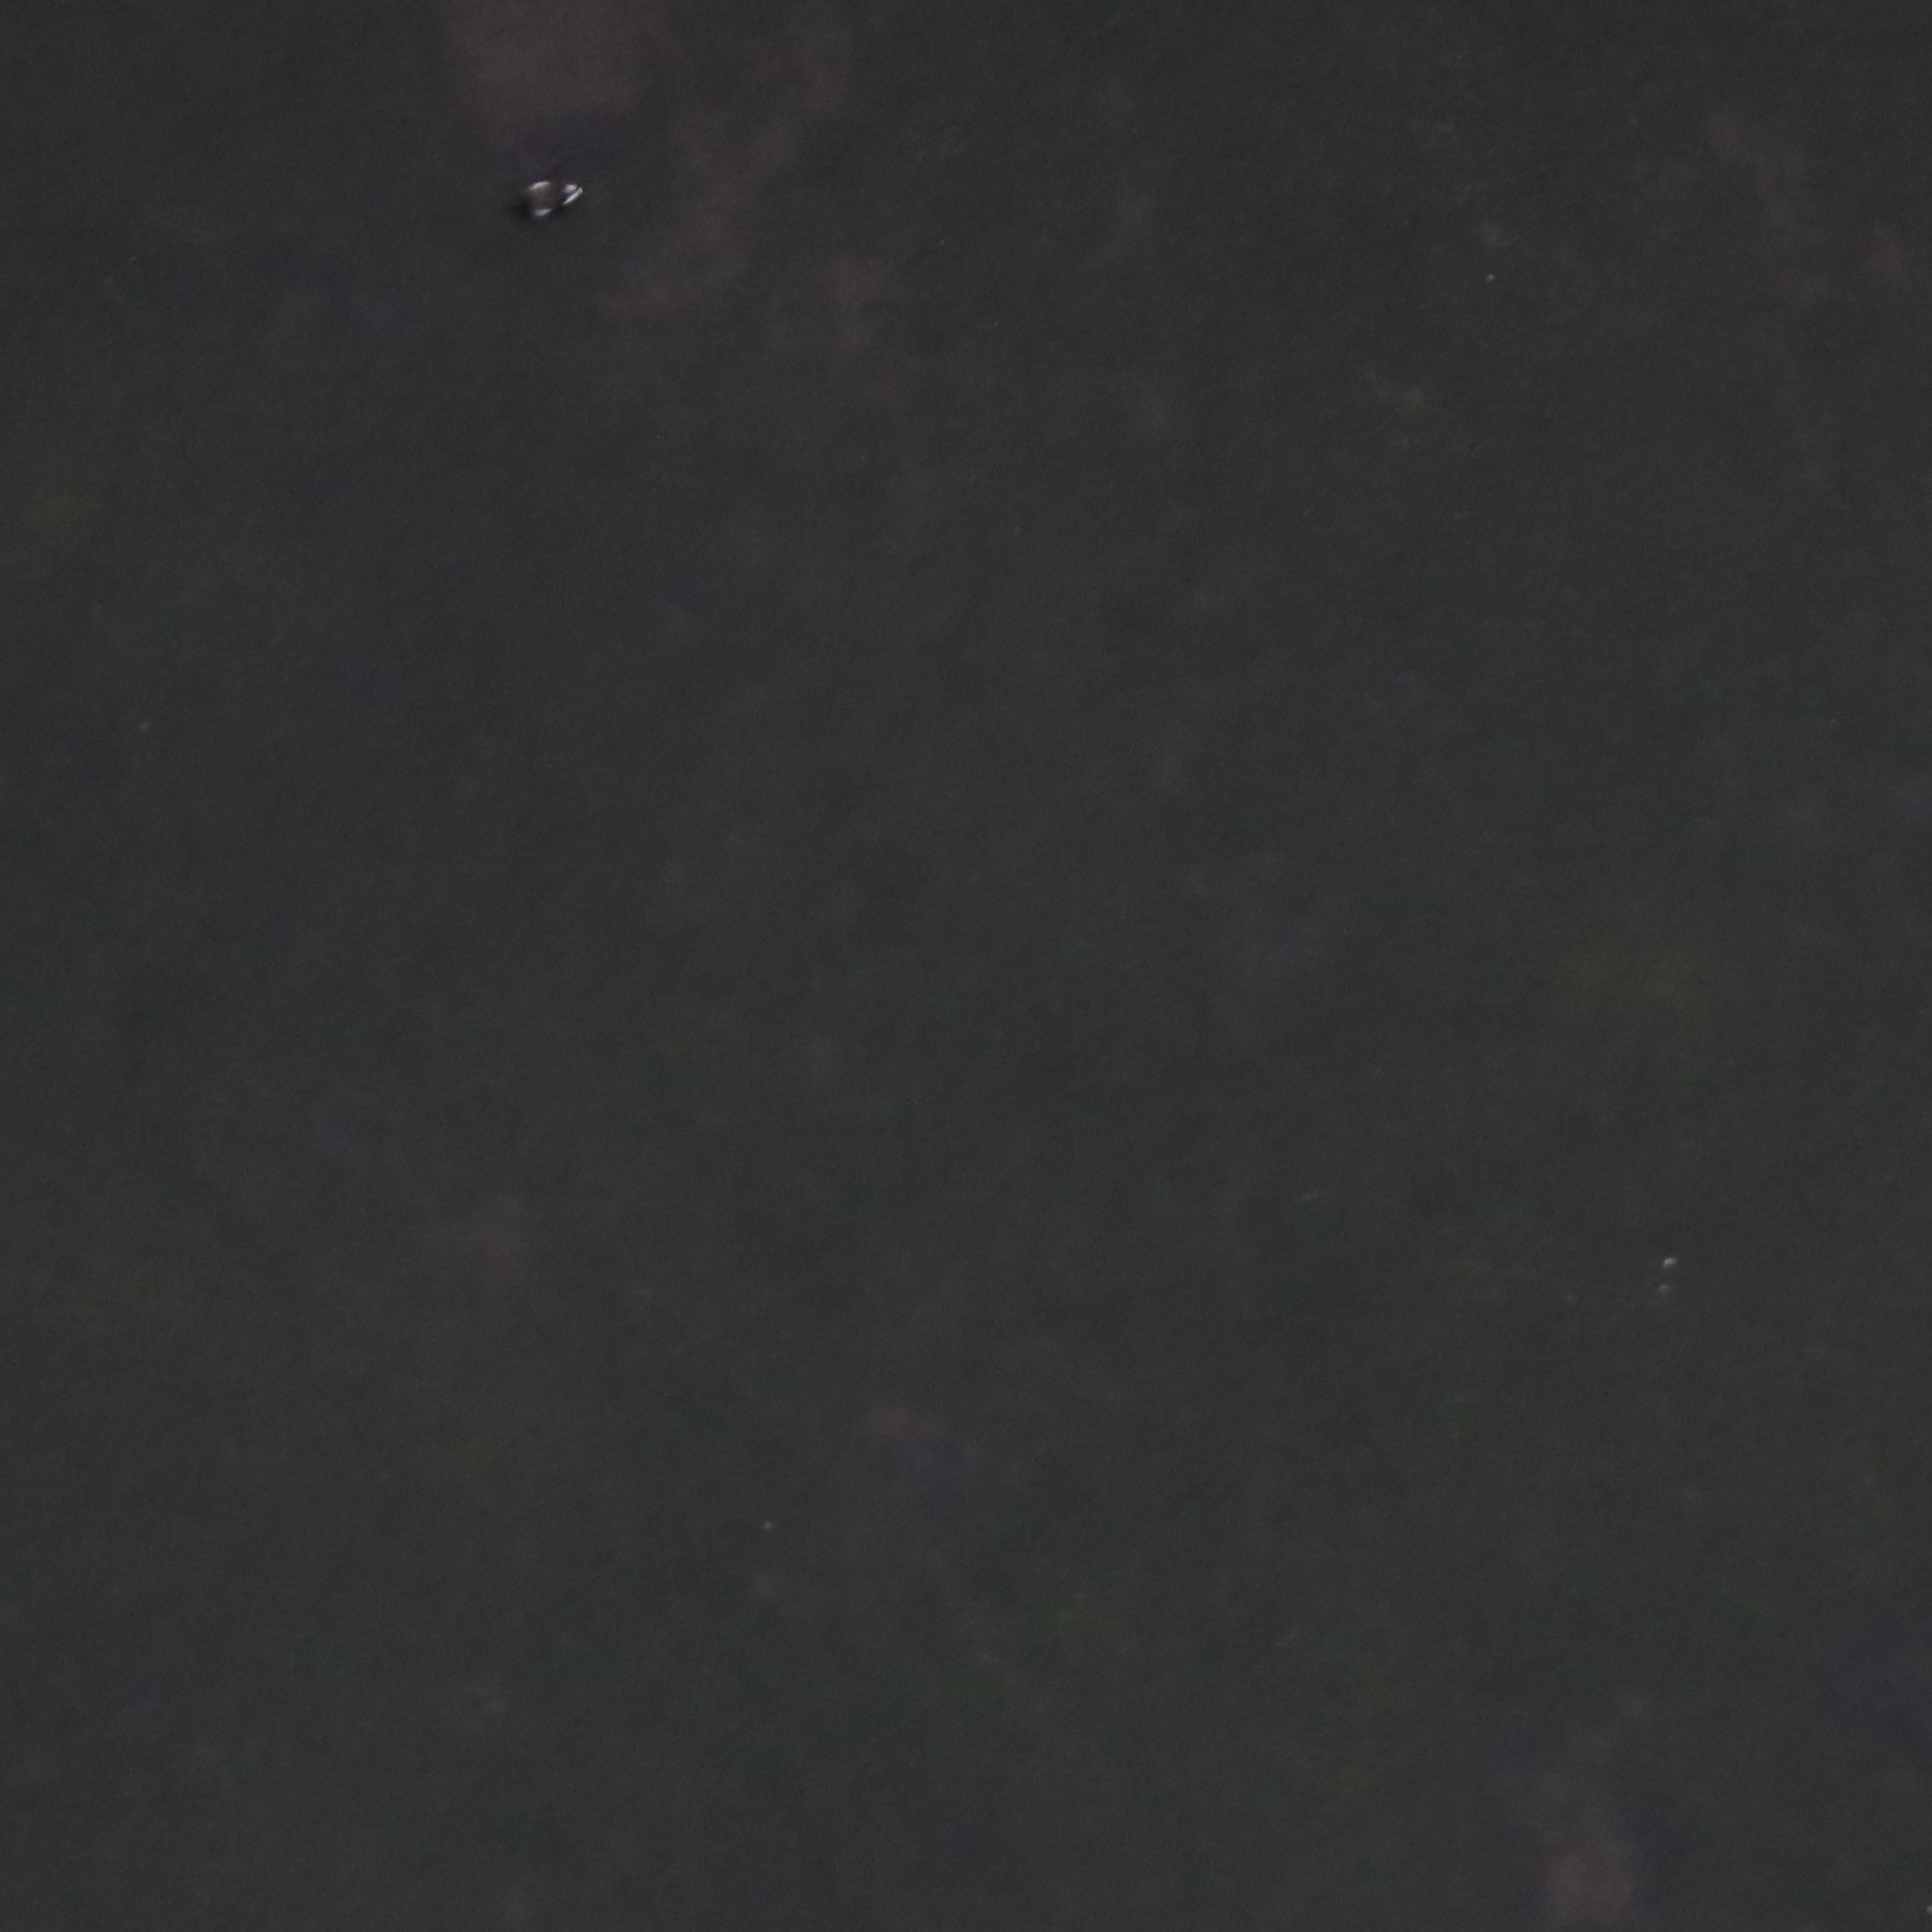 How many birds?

1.